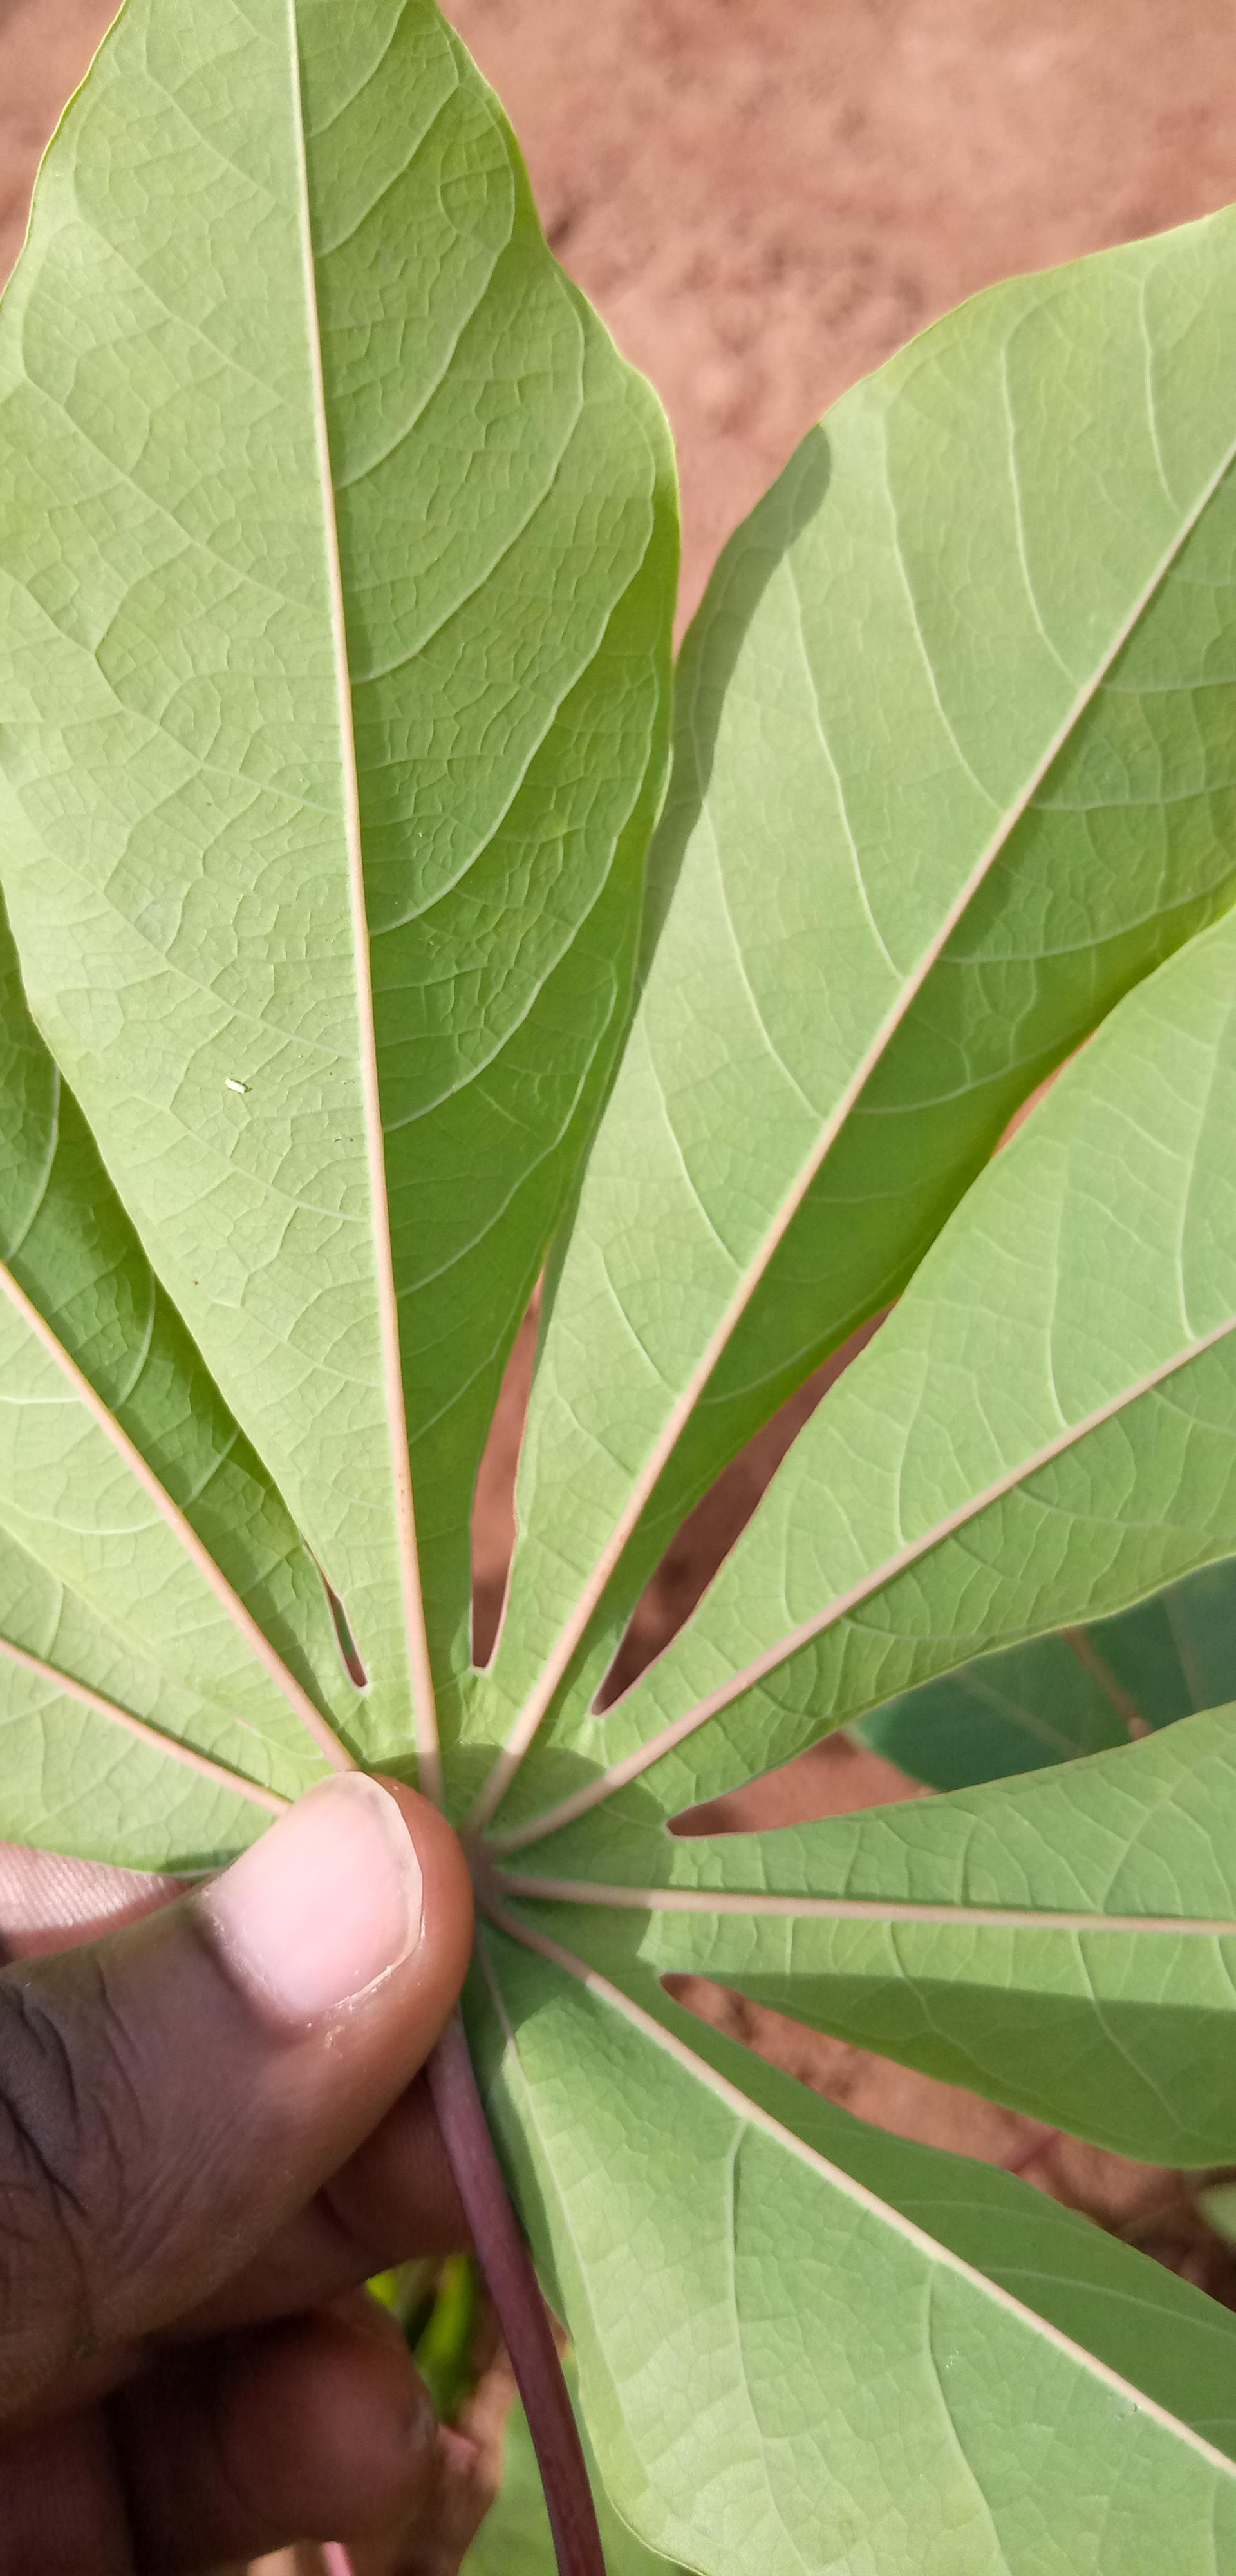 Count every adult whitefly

1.